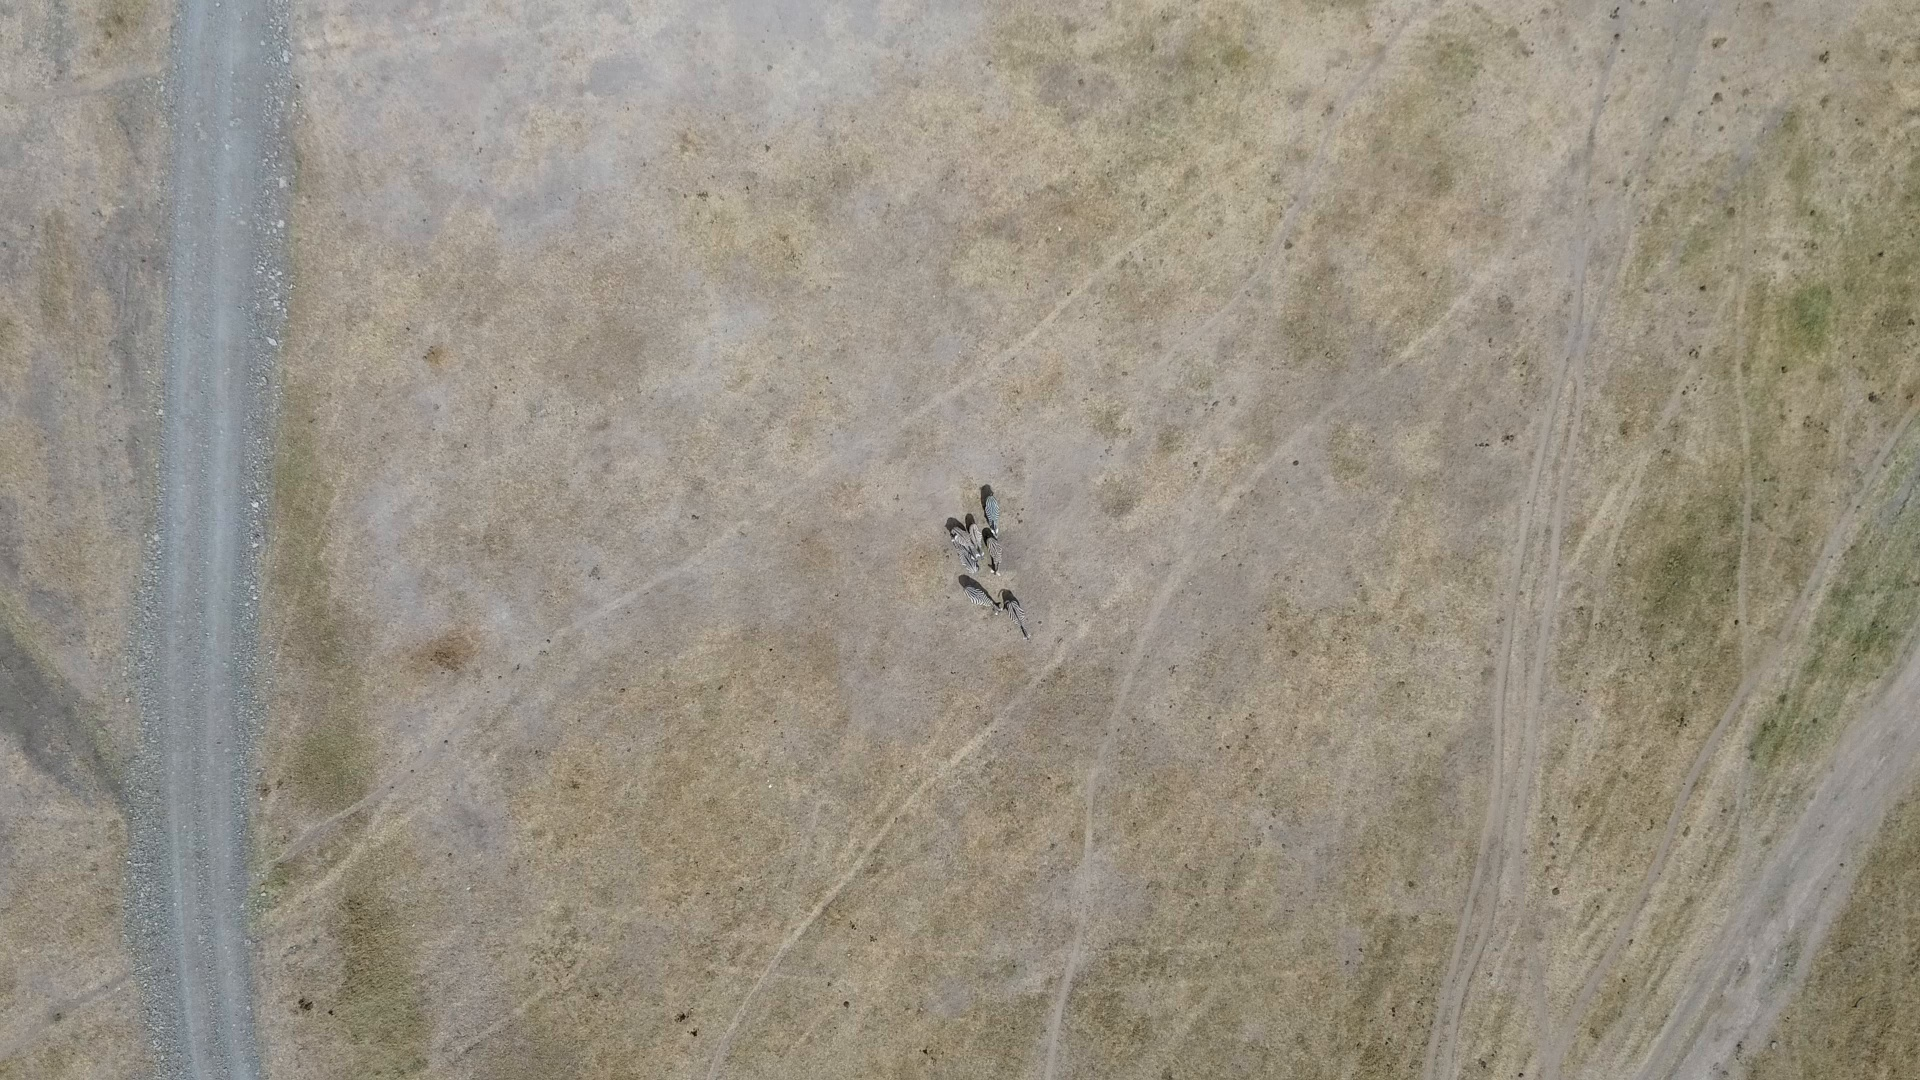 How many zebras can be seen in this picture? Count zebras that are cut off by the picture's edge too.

7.